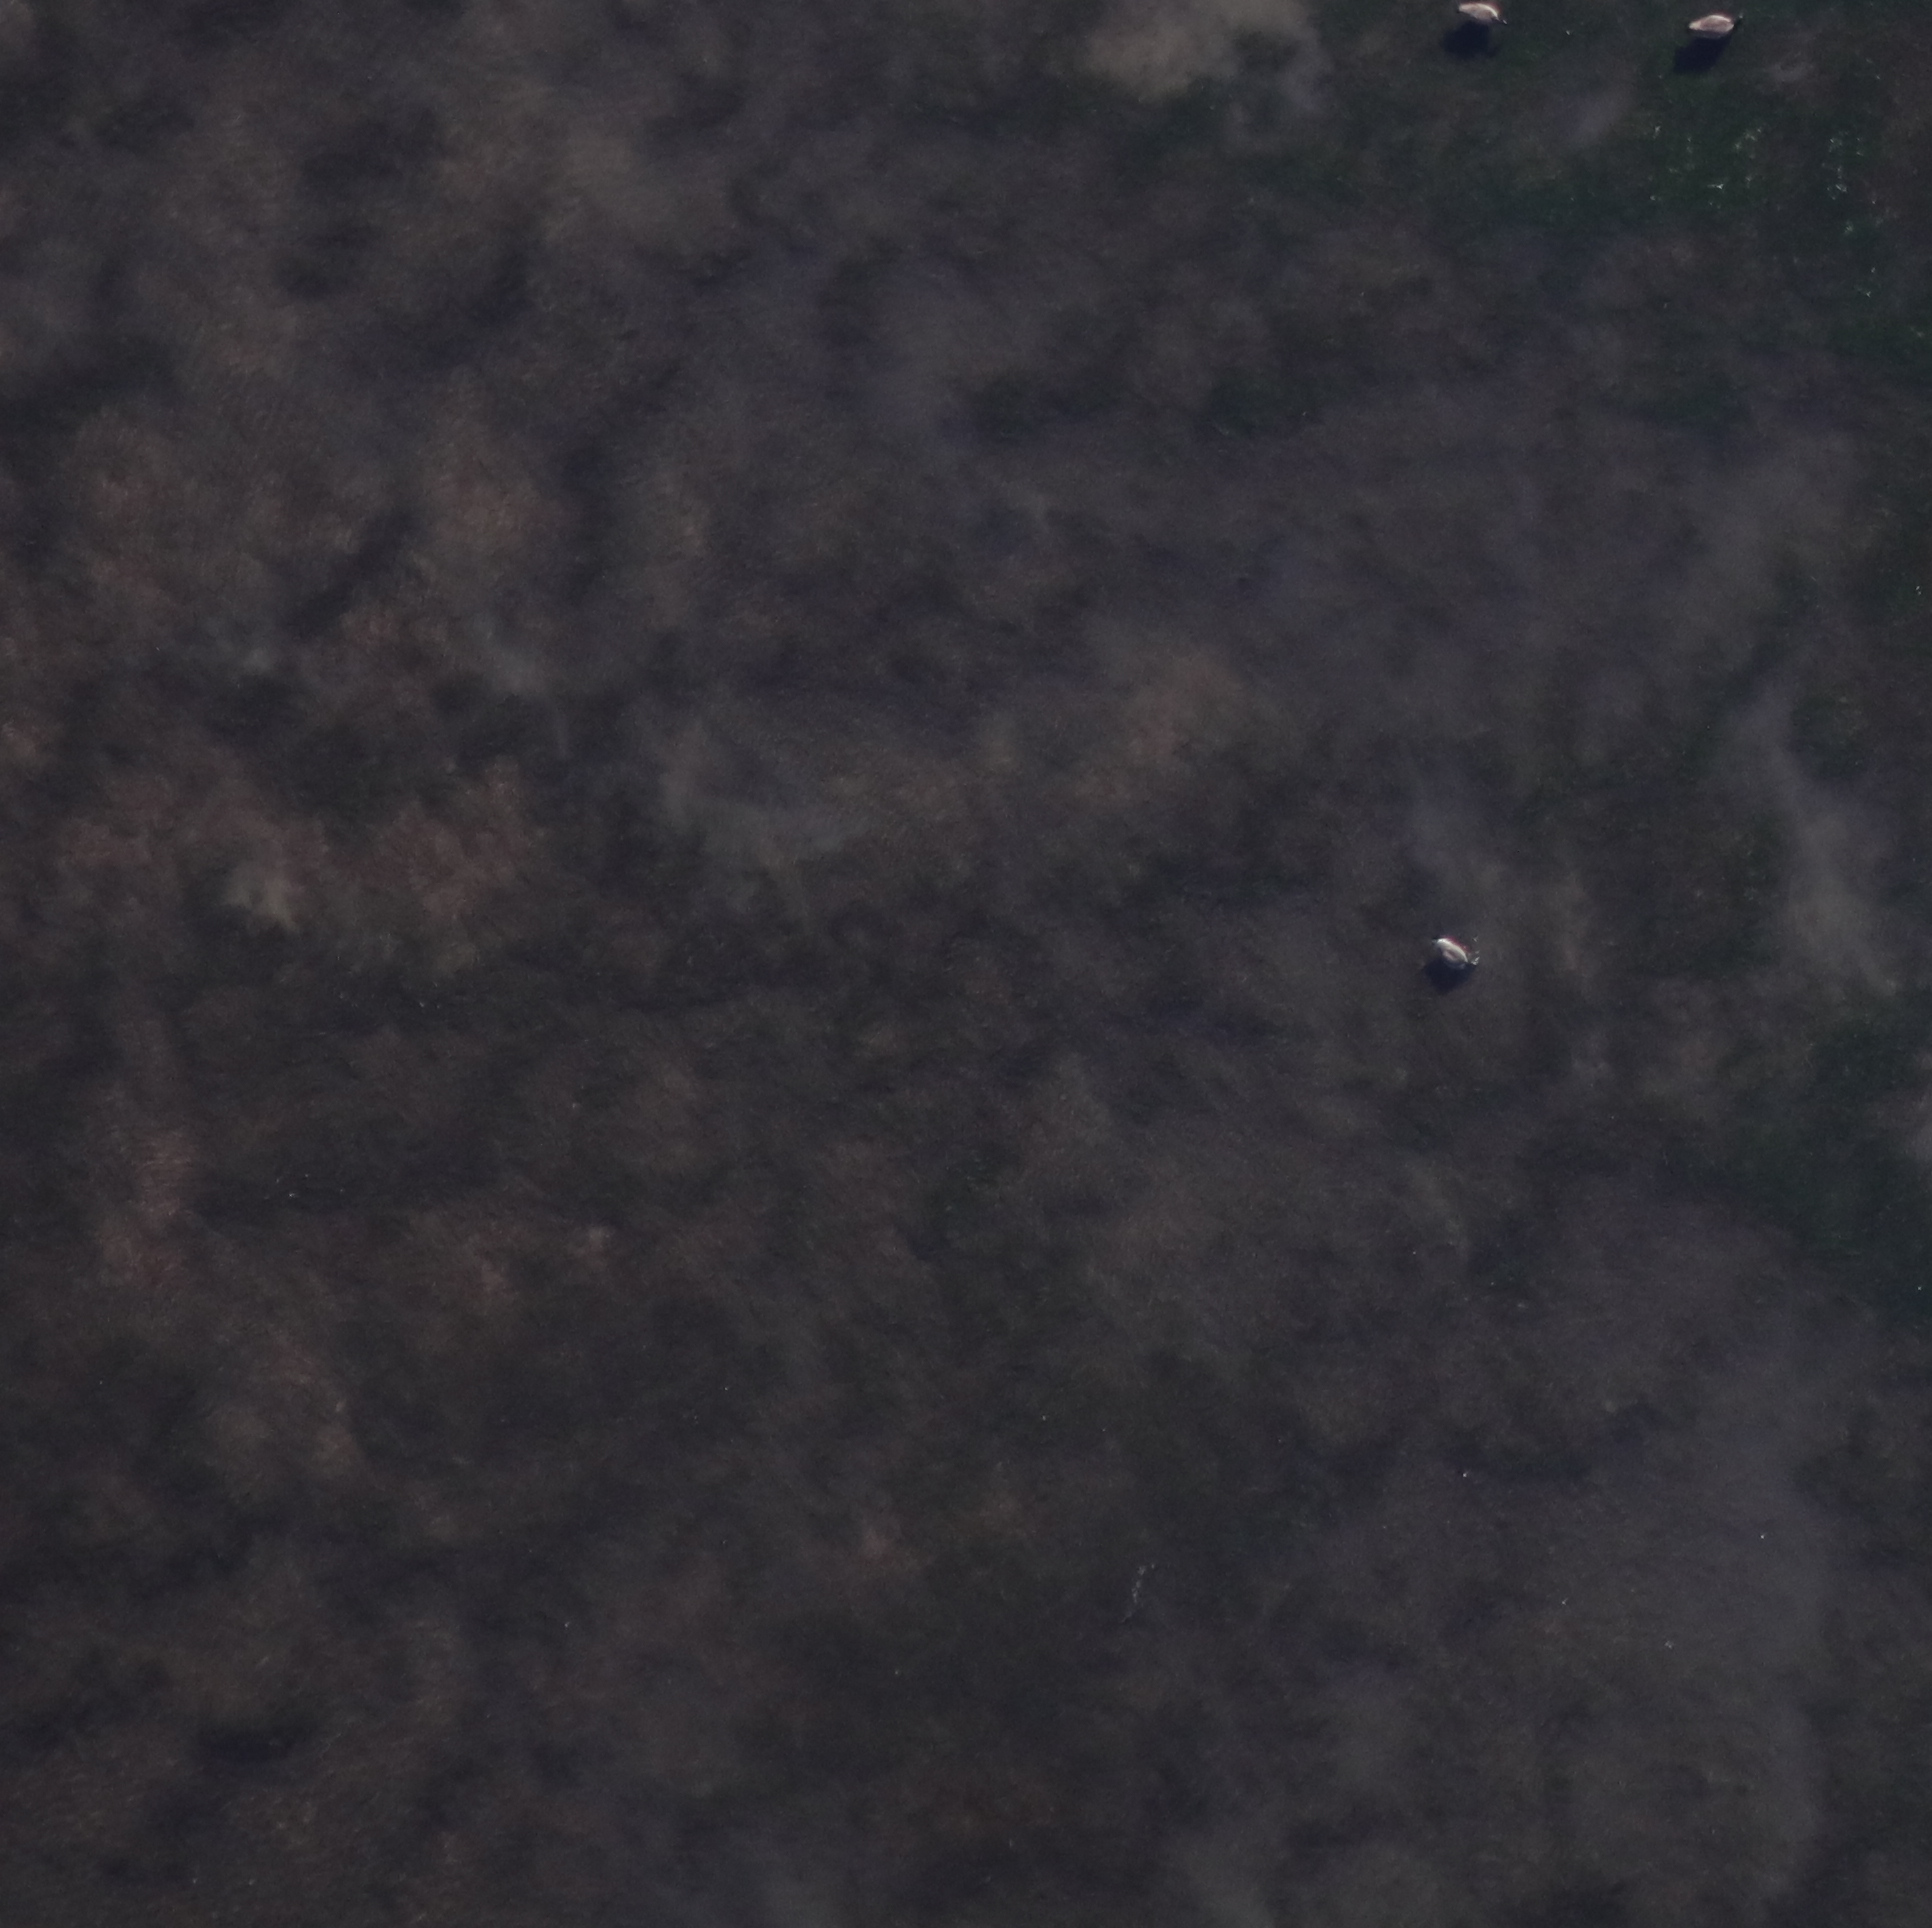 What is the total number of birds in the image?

3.